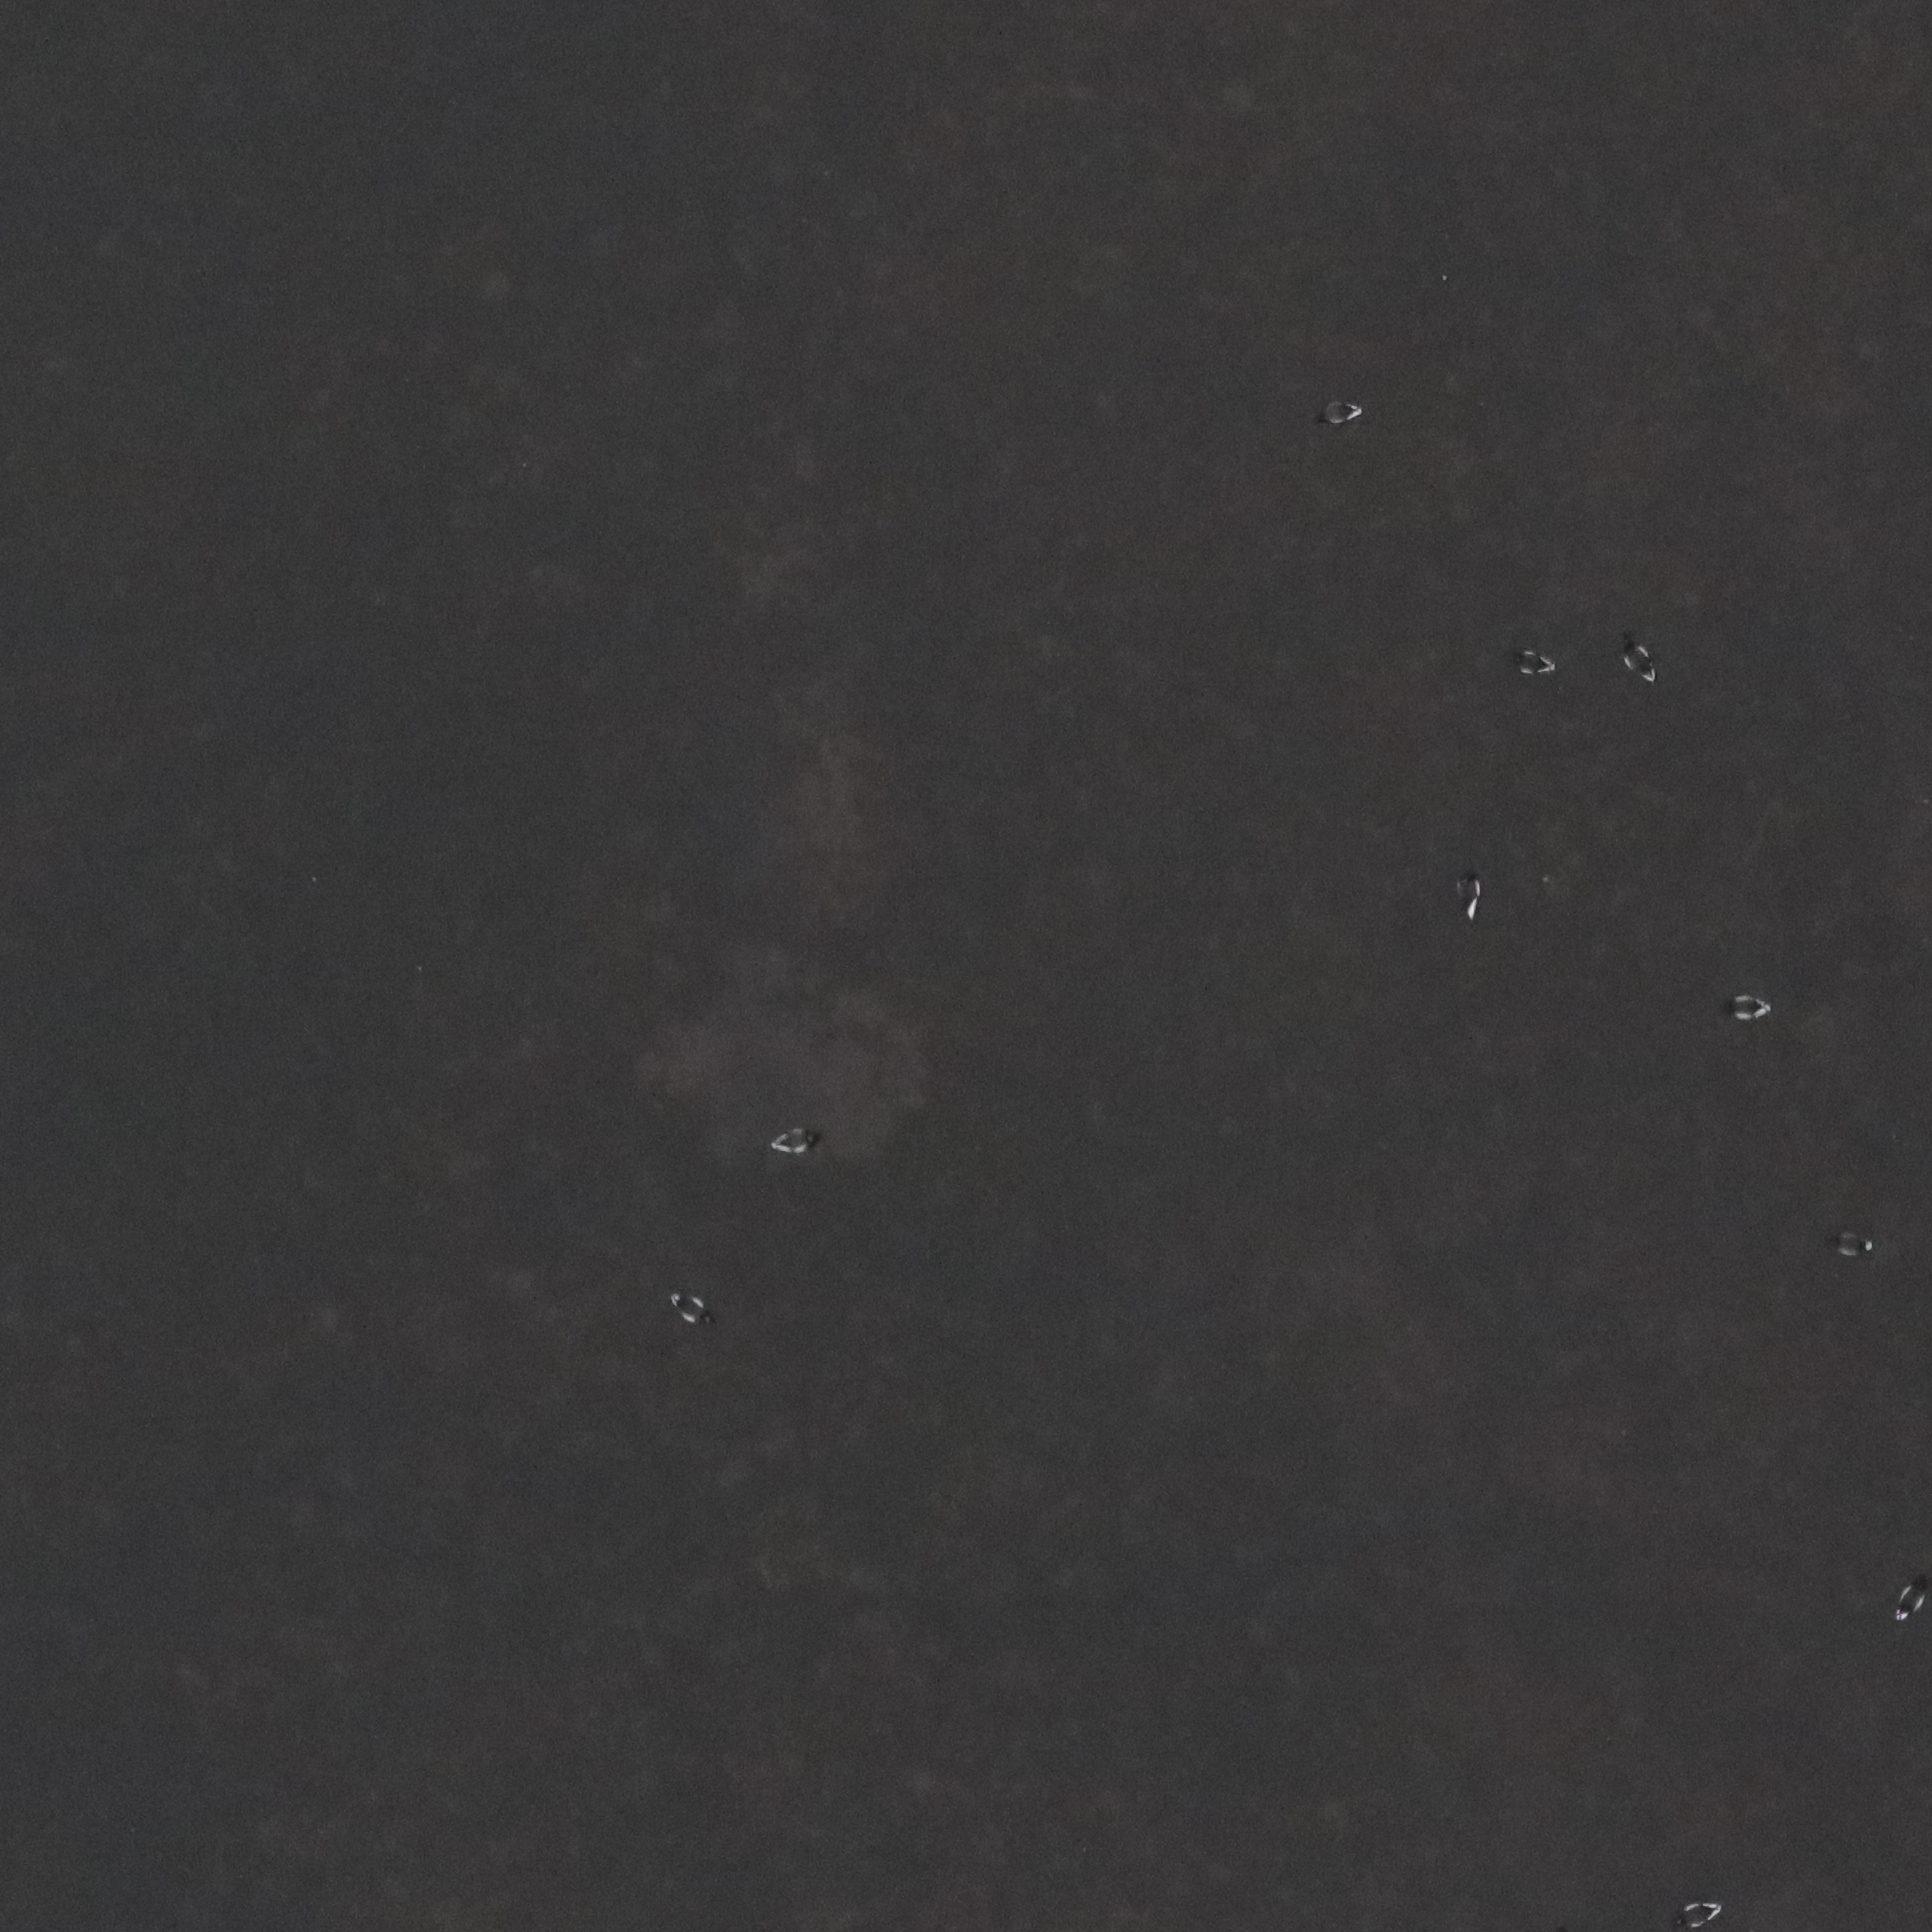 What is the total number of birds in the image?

10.